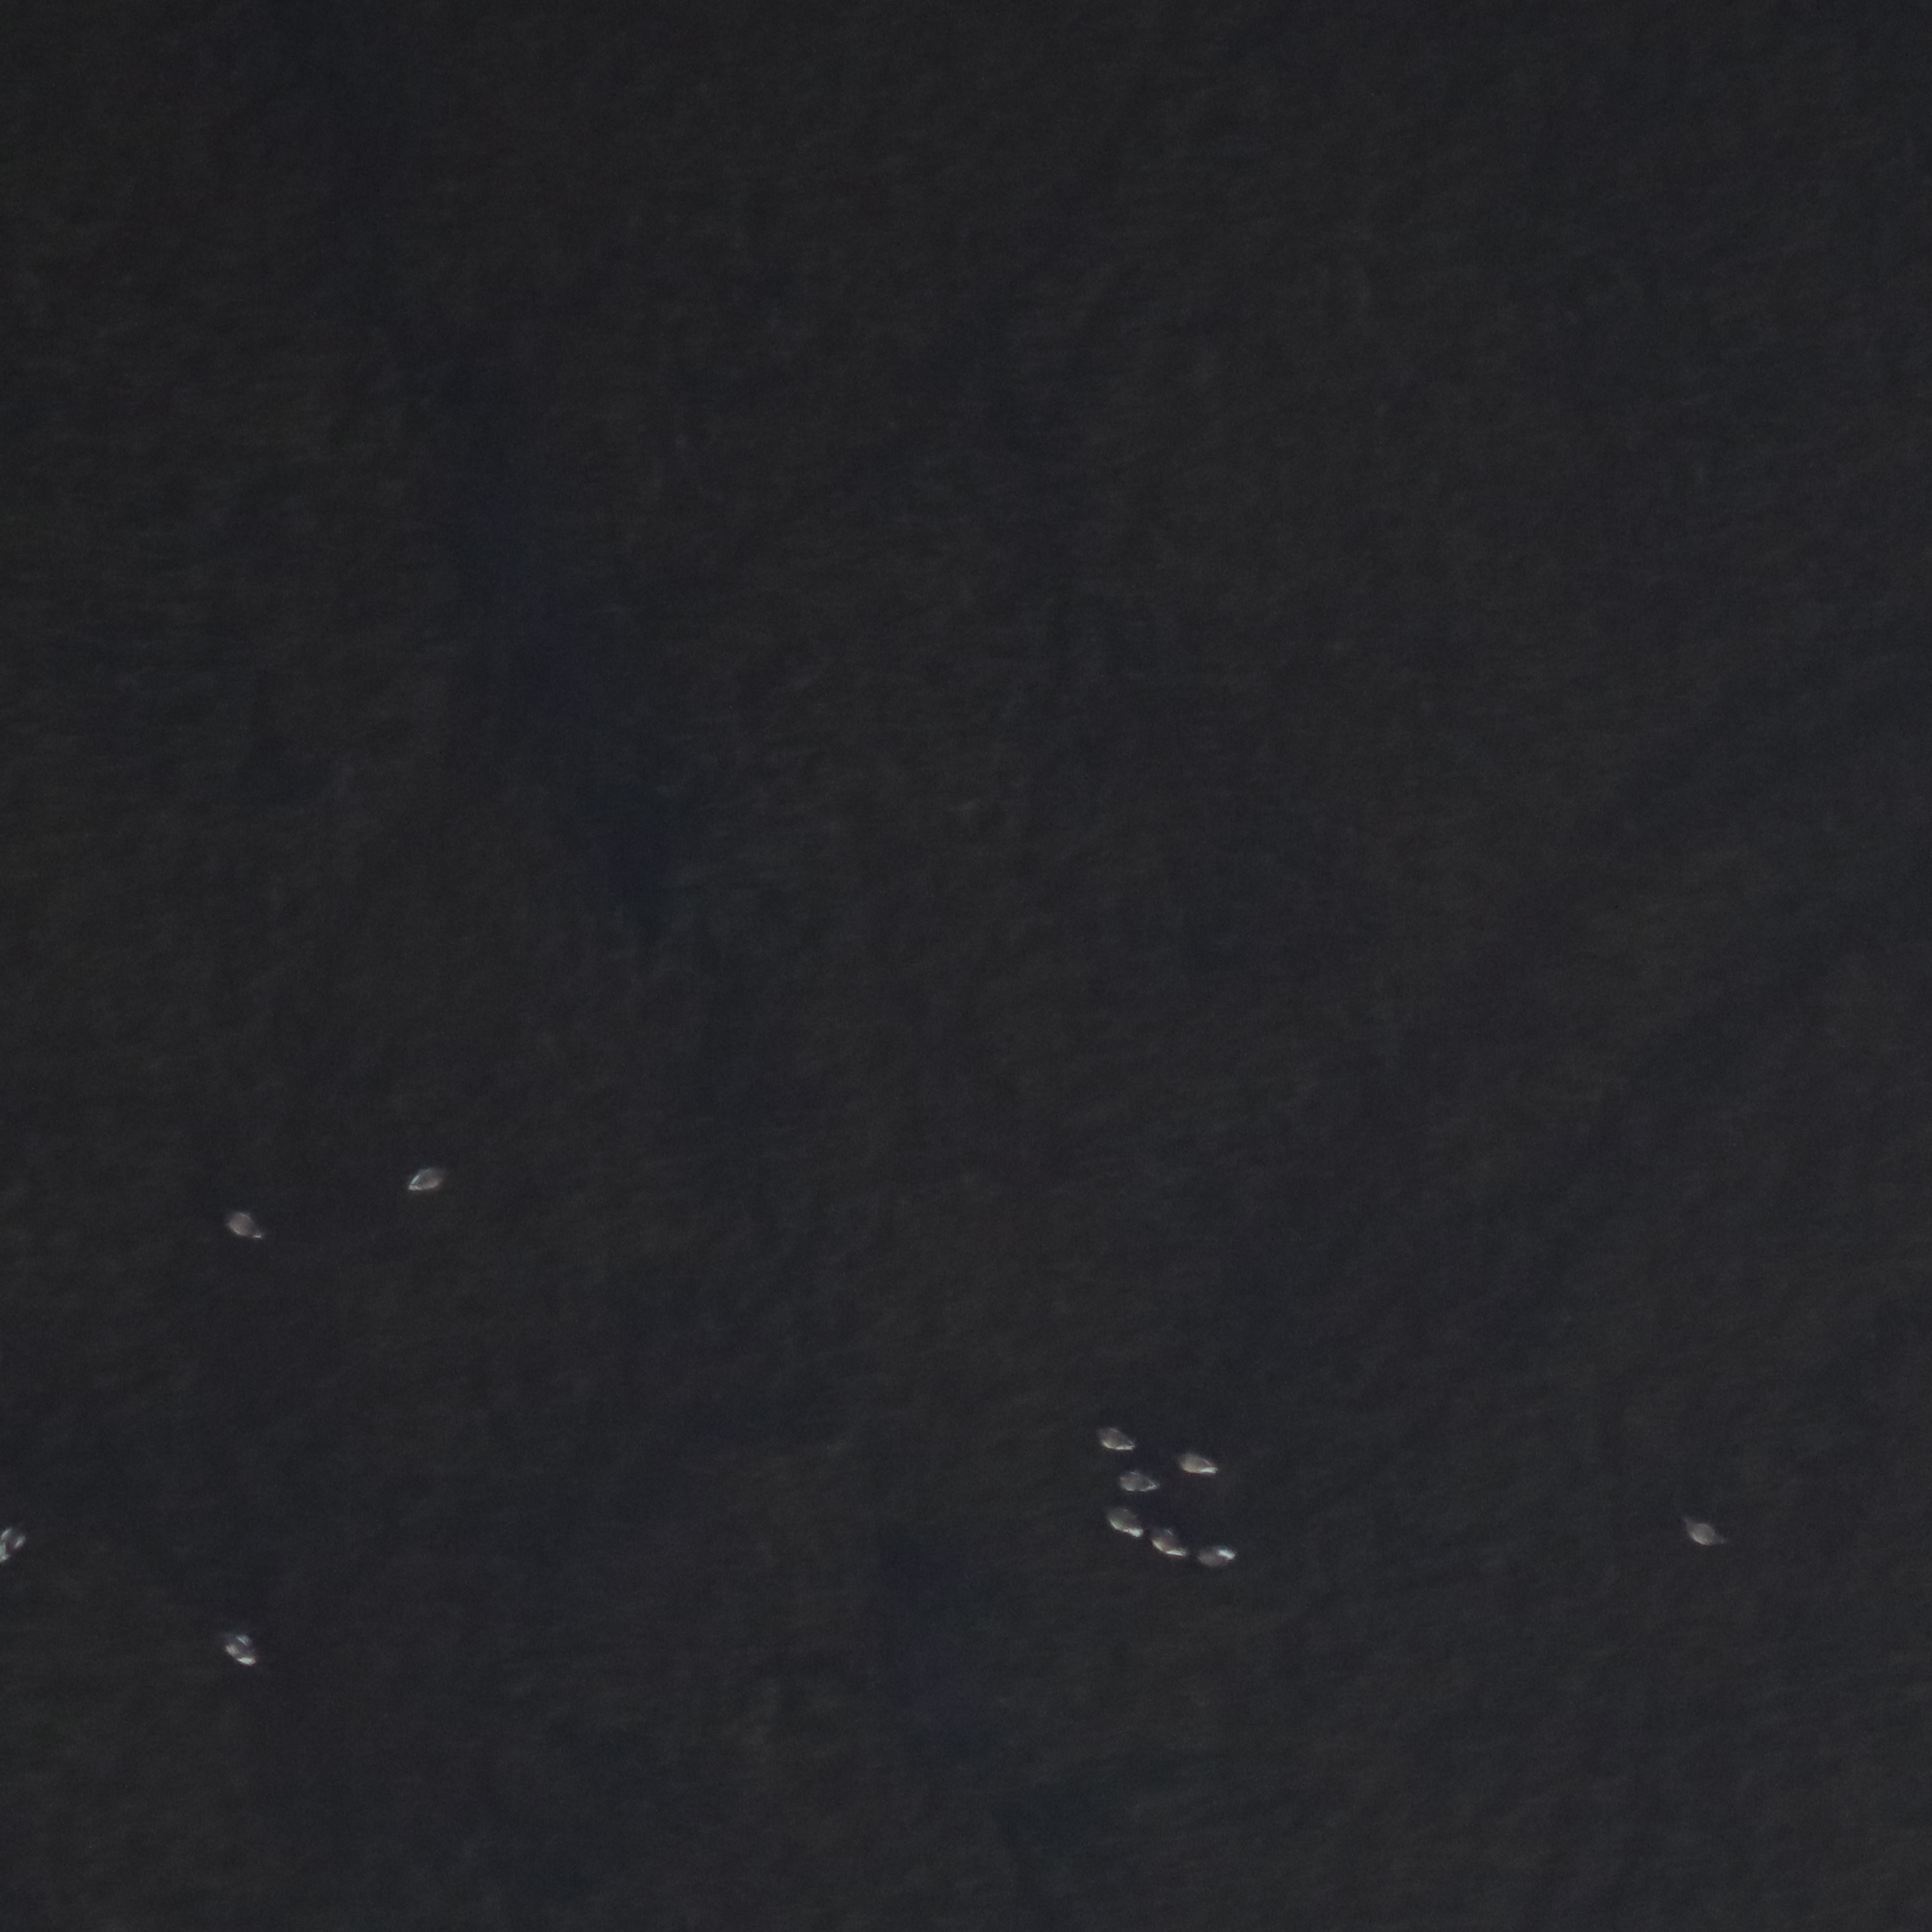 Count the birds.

11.